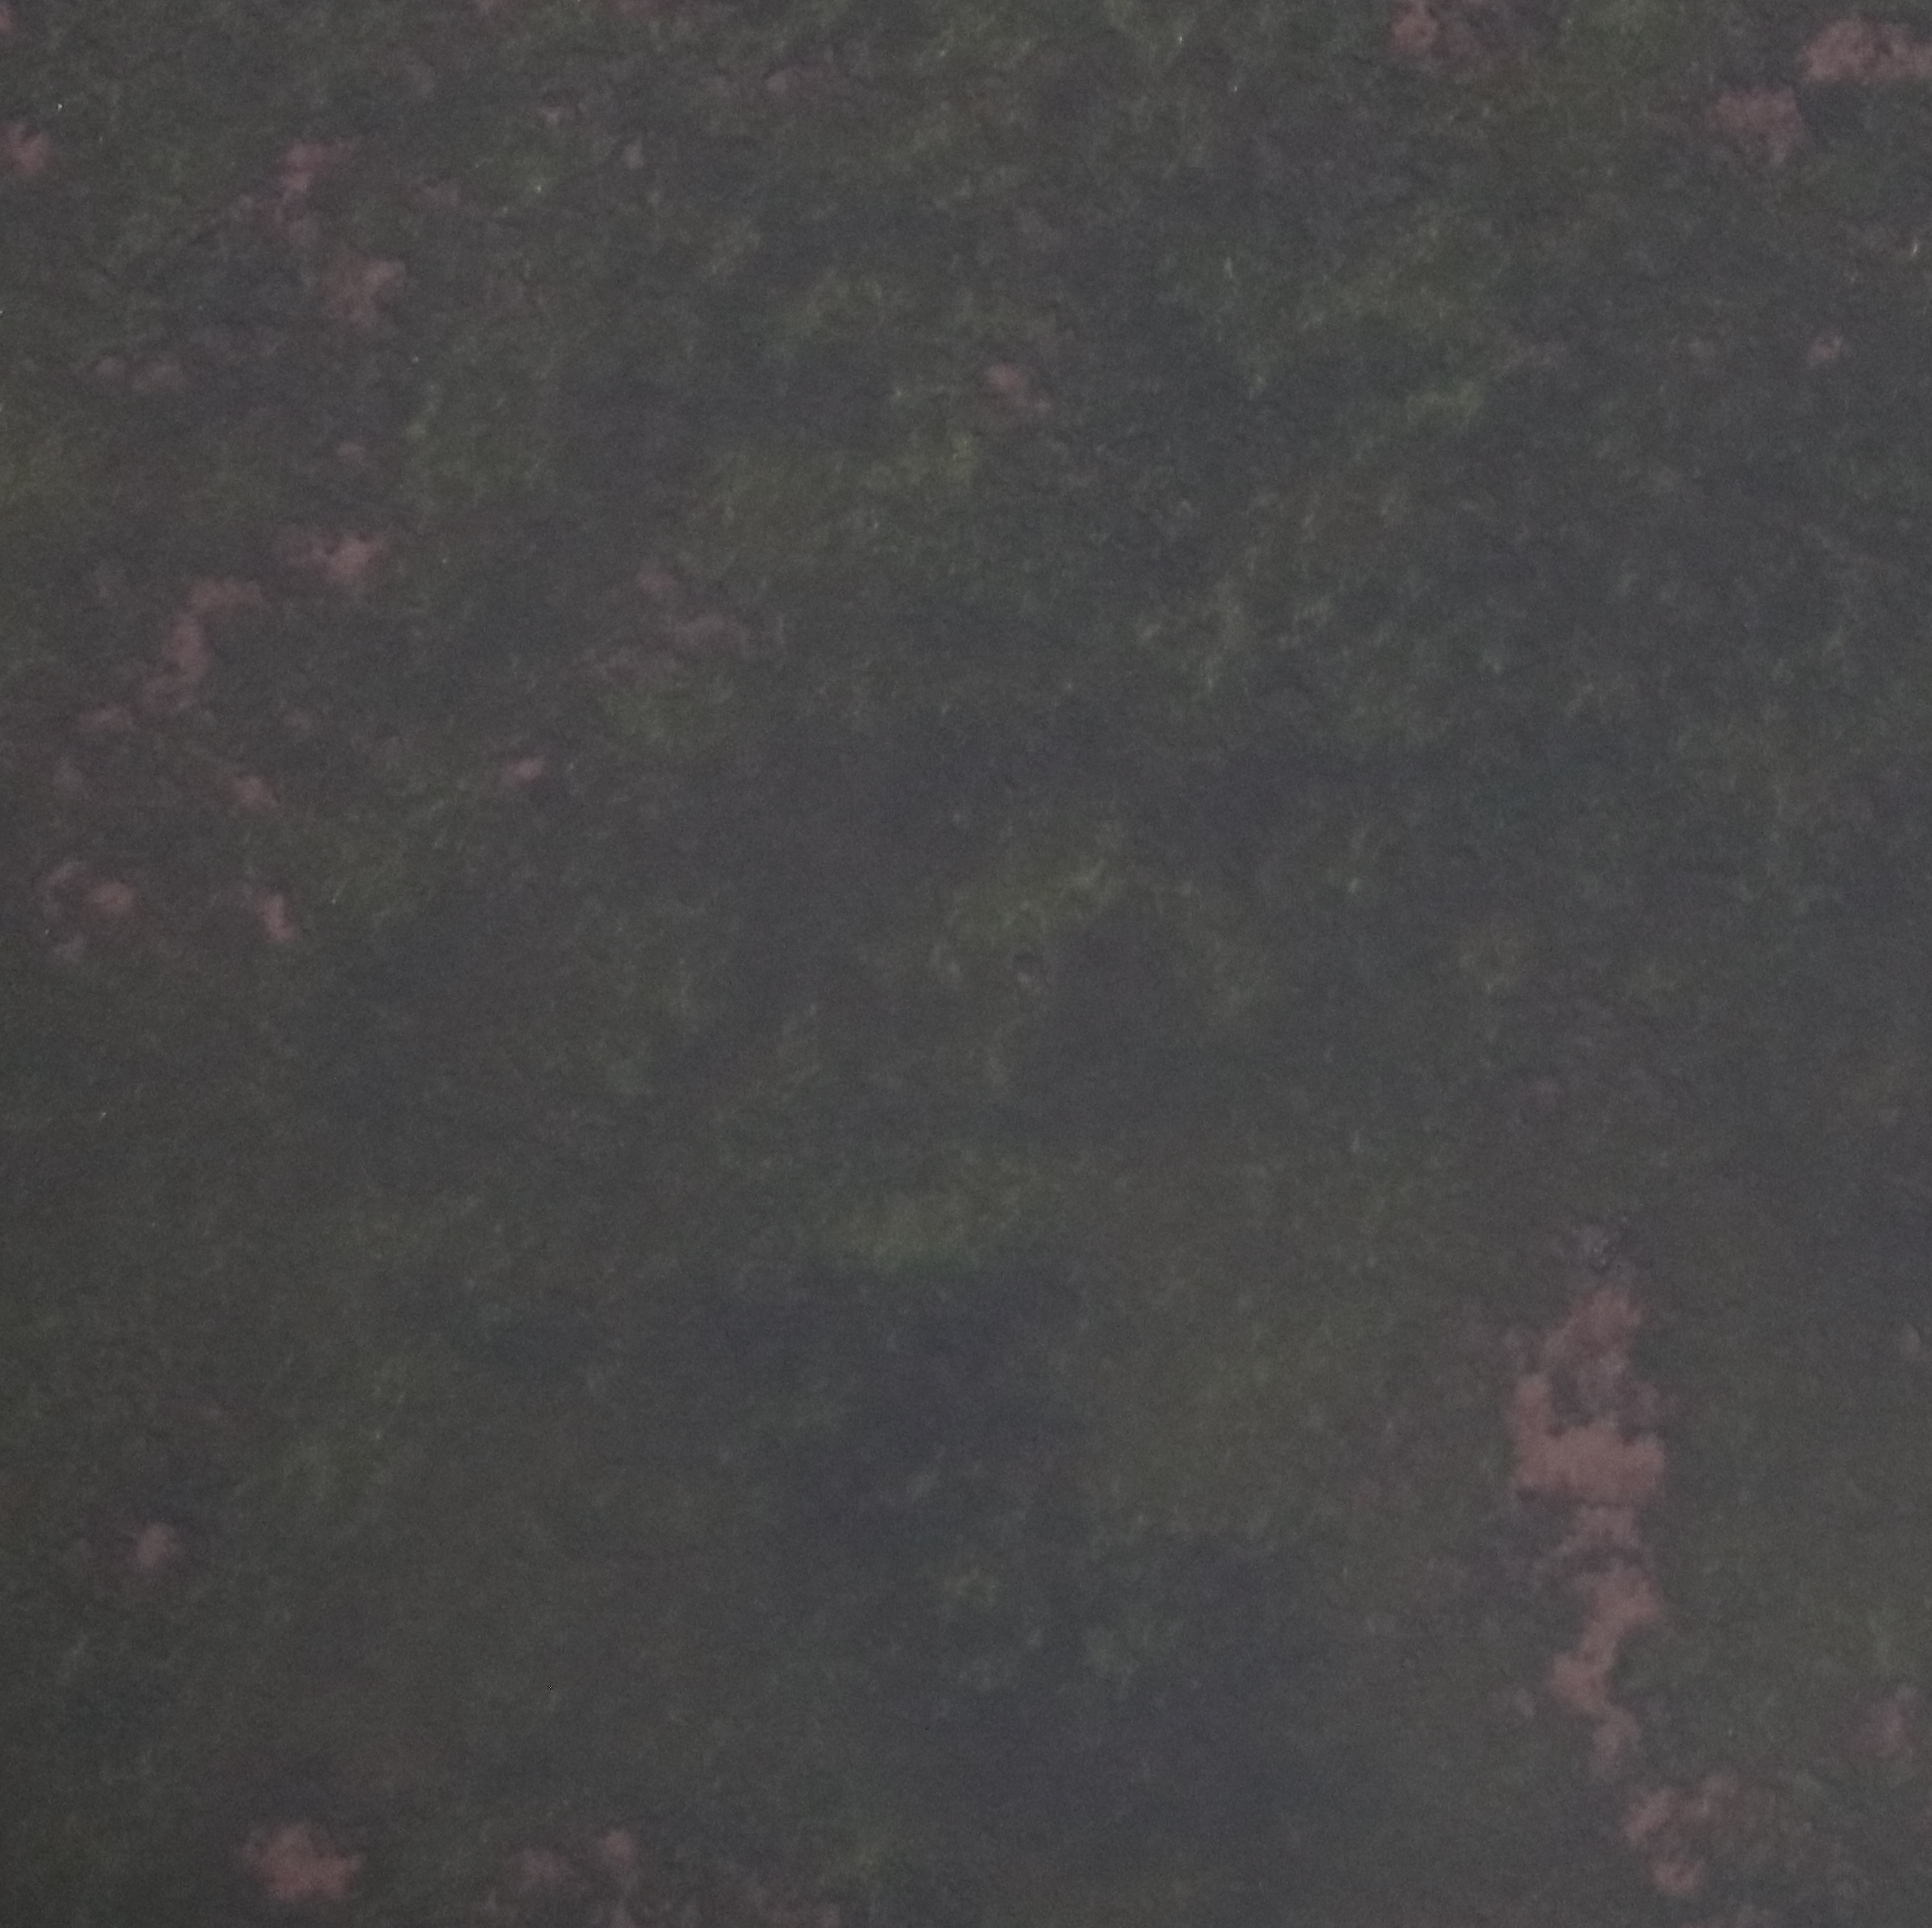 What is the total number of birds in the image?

0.